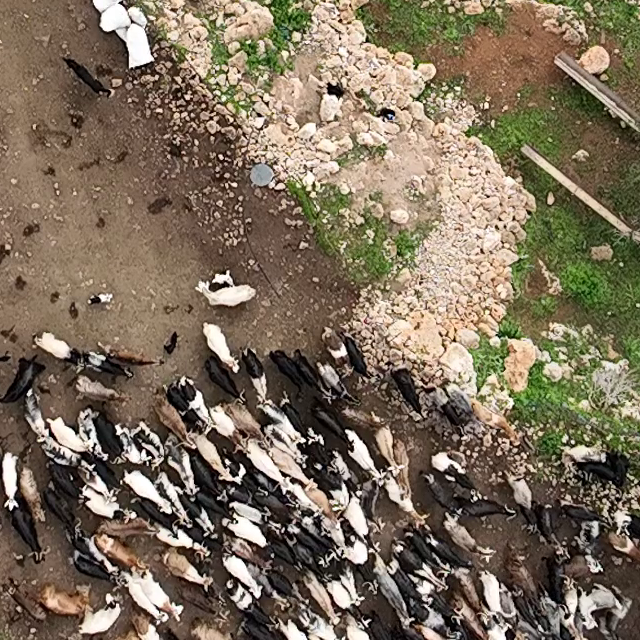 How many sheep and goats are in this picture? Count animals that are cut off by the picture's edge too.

156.